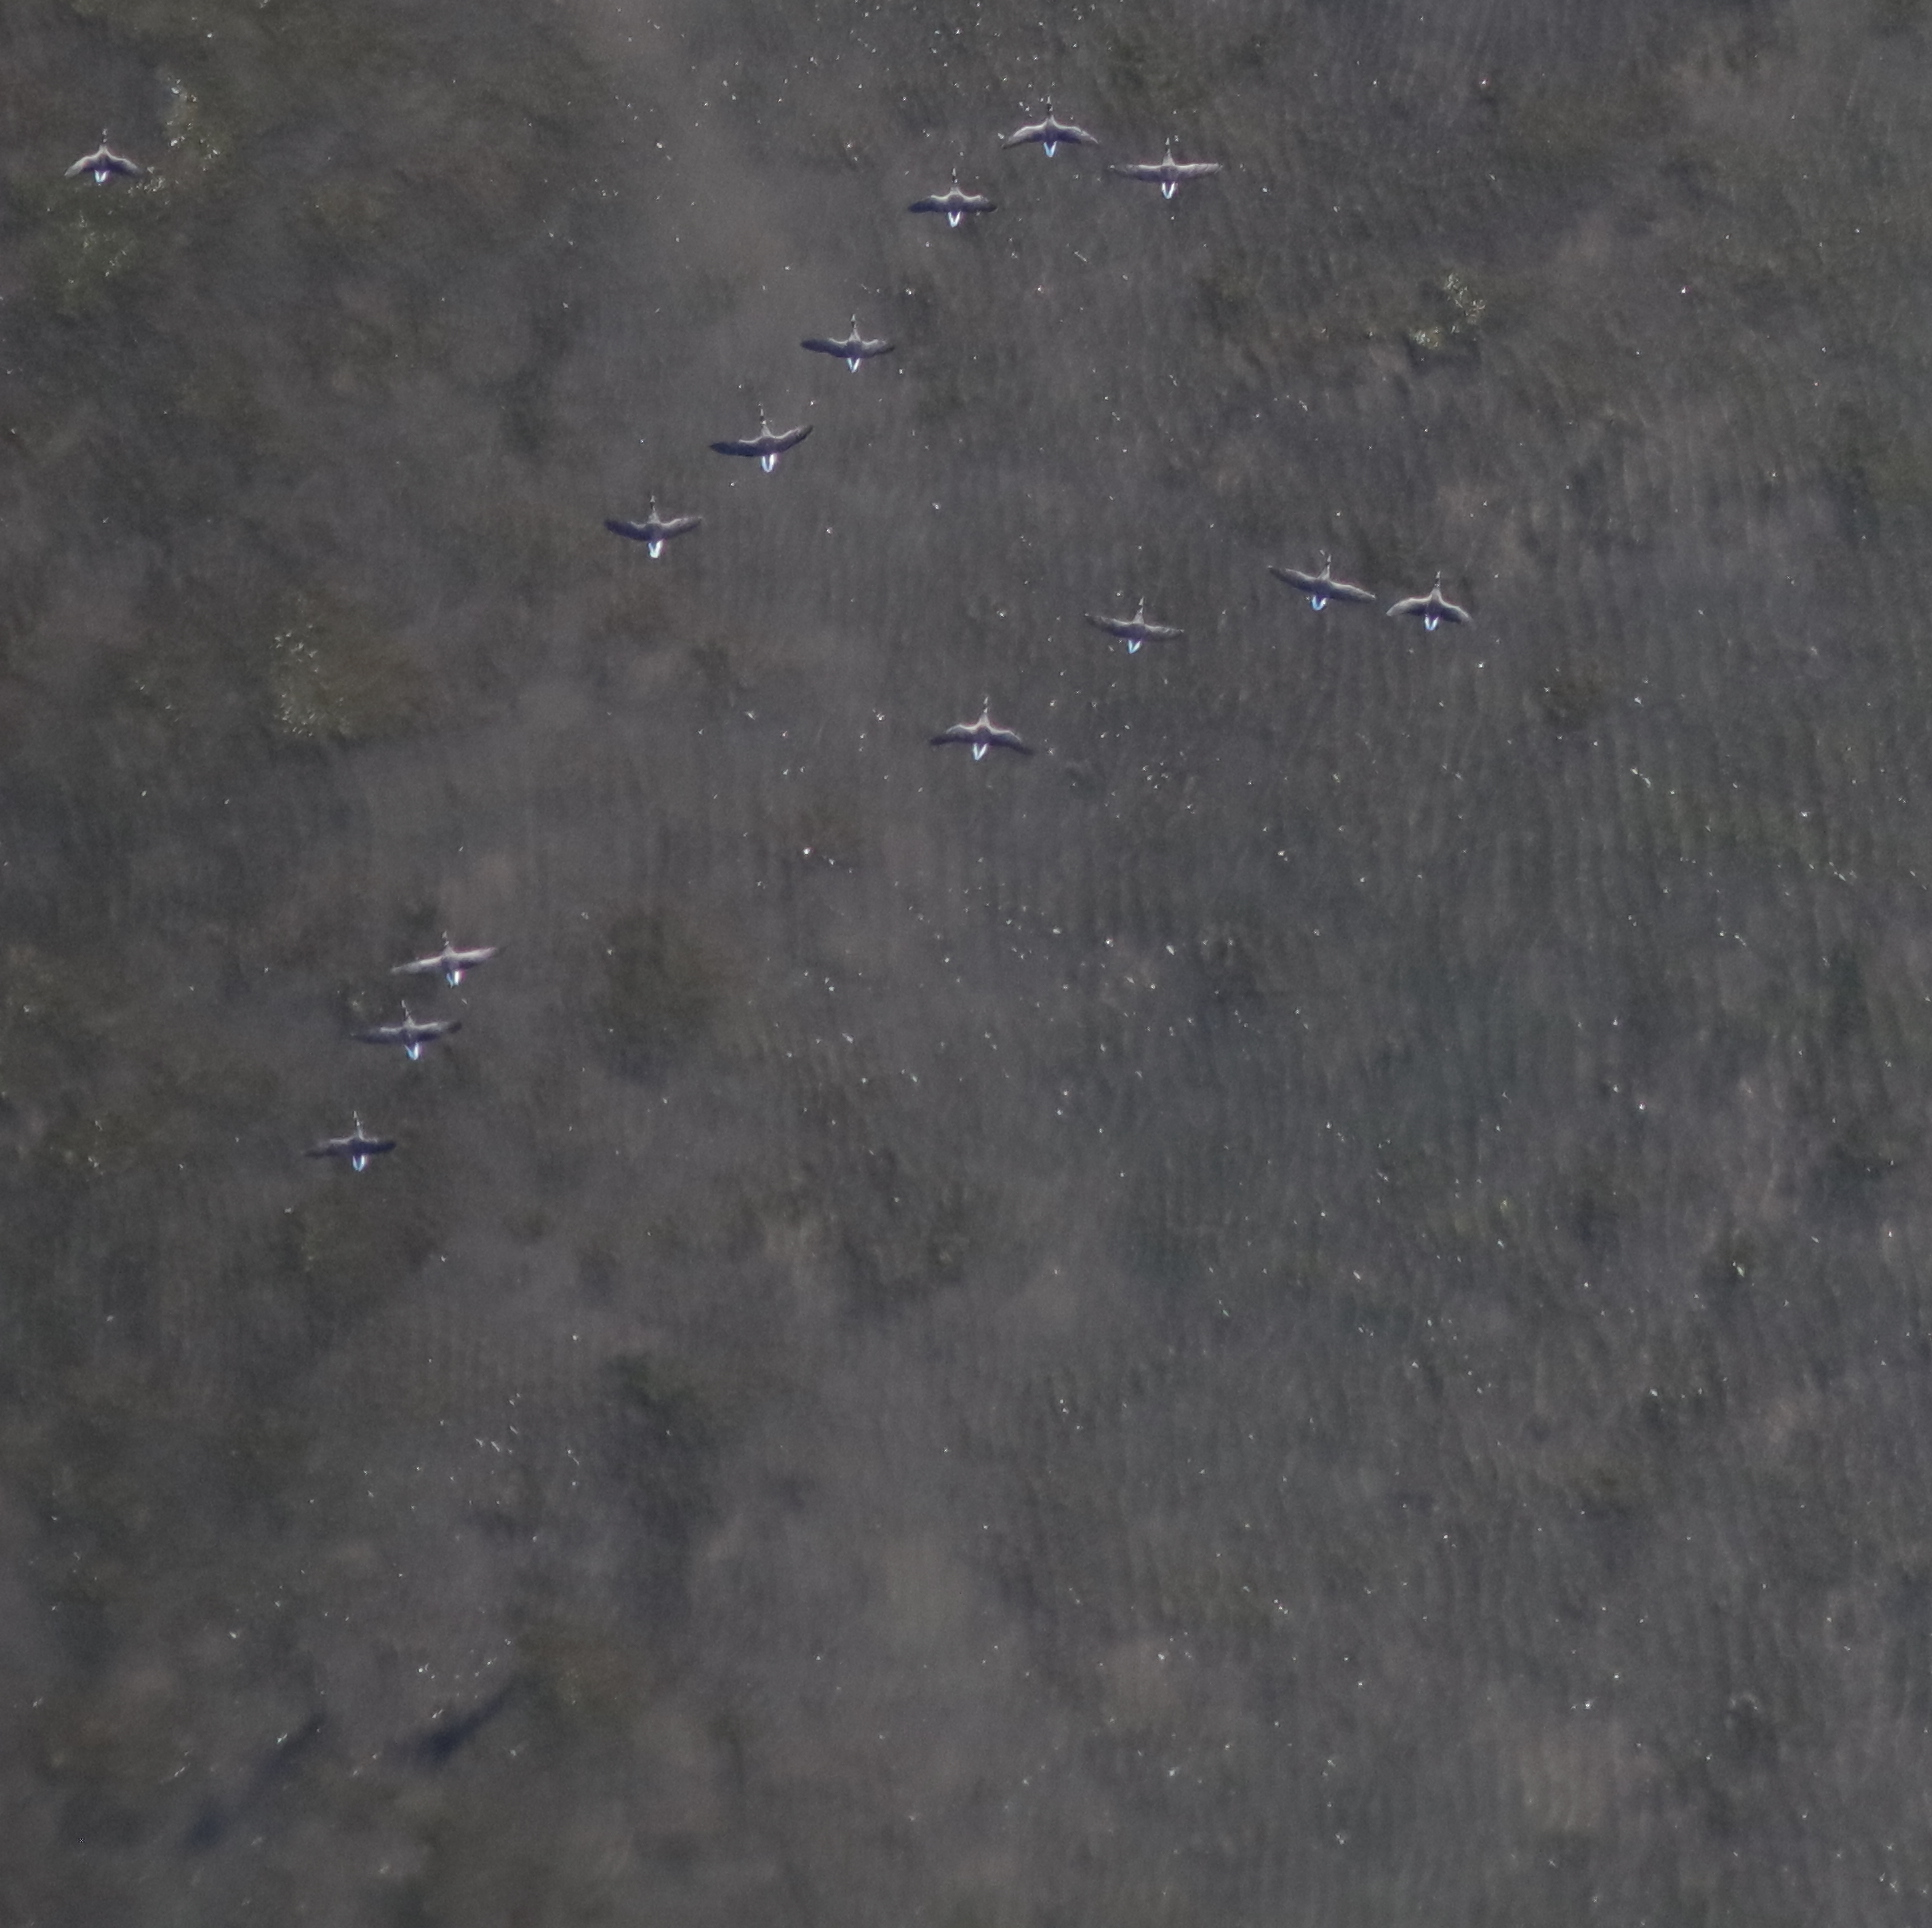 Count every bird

14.